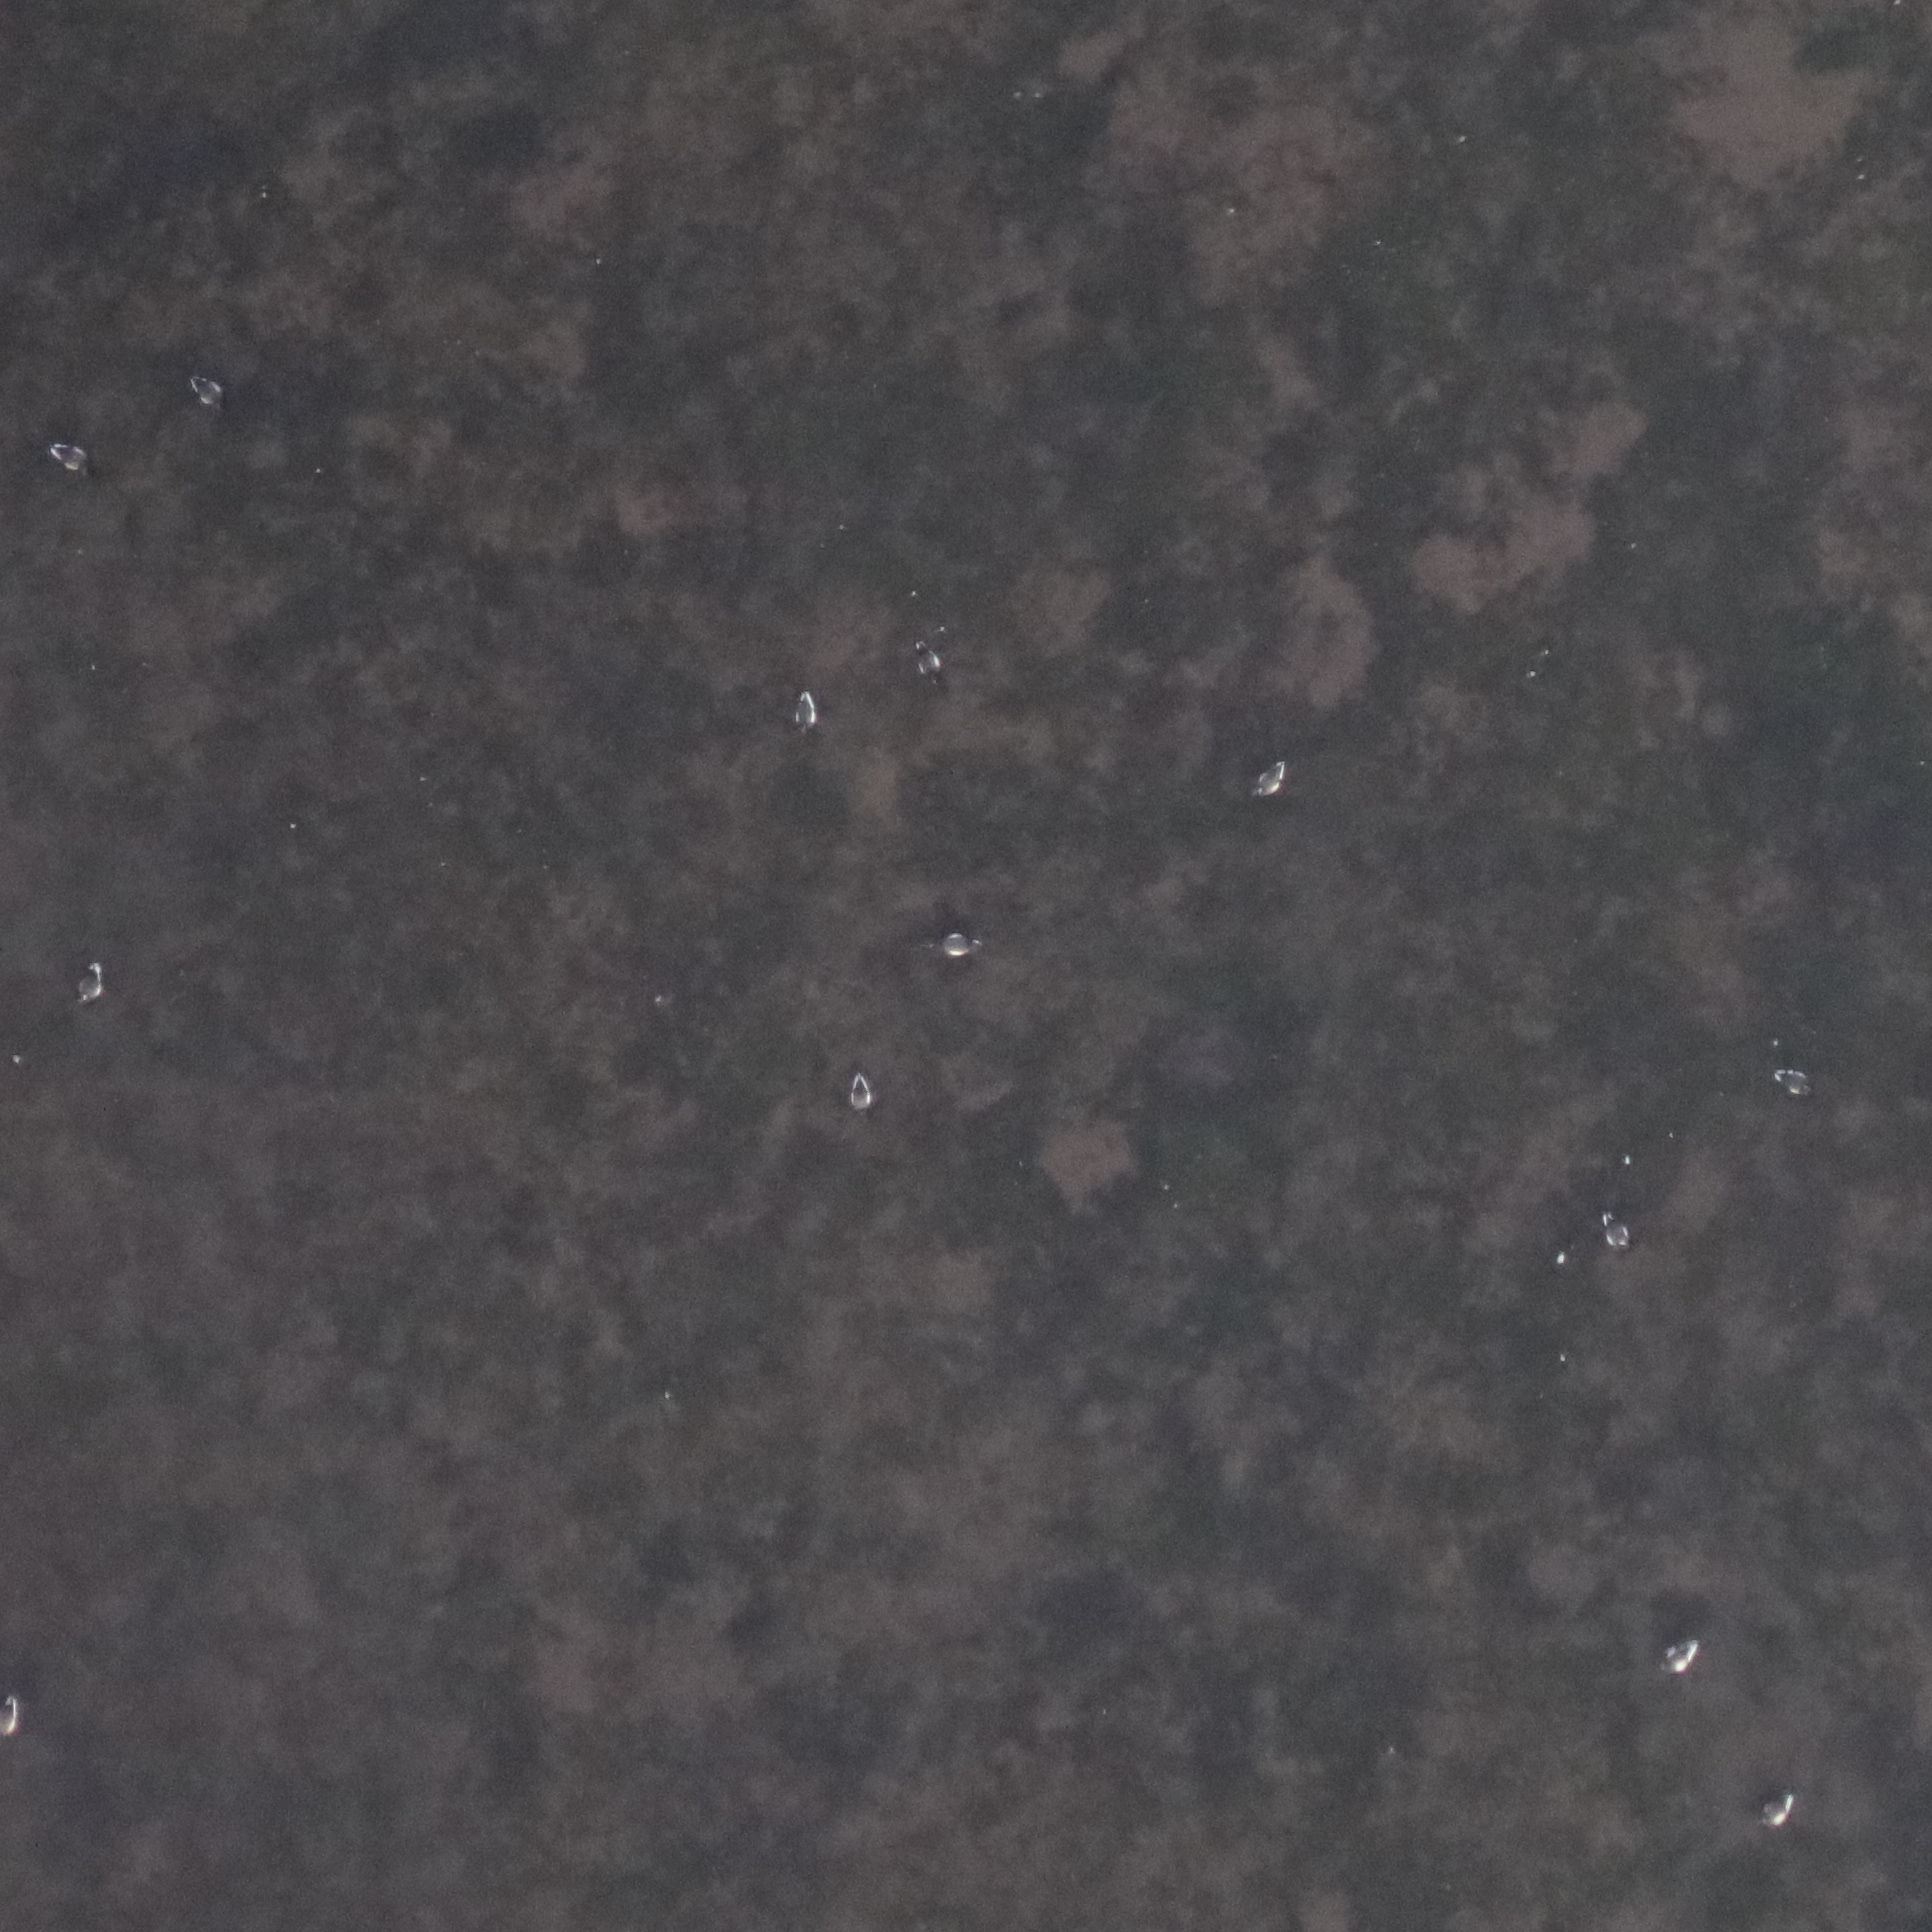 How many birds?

13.